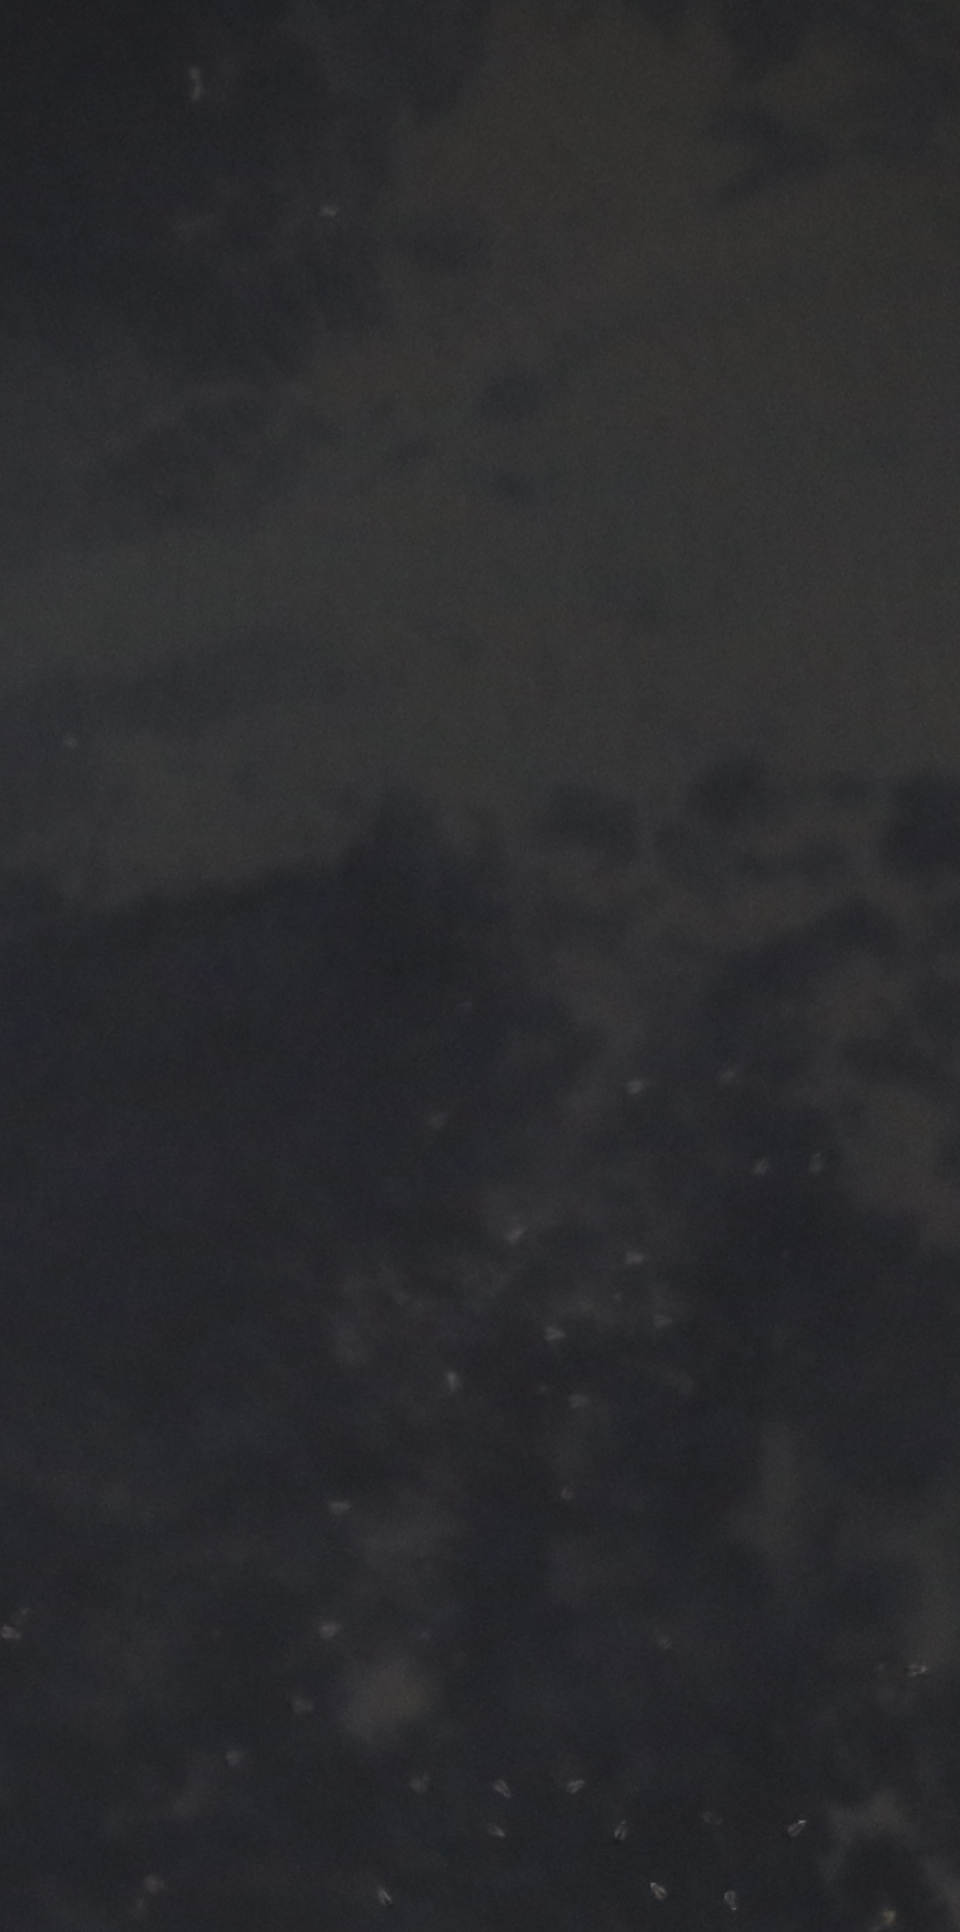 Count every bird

36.